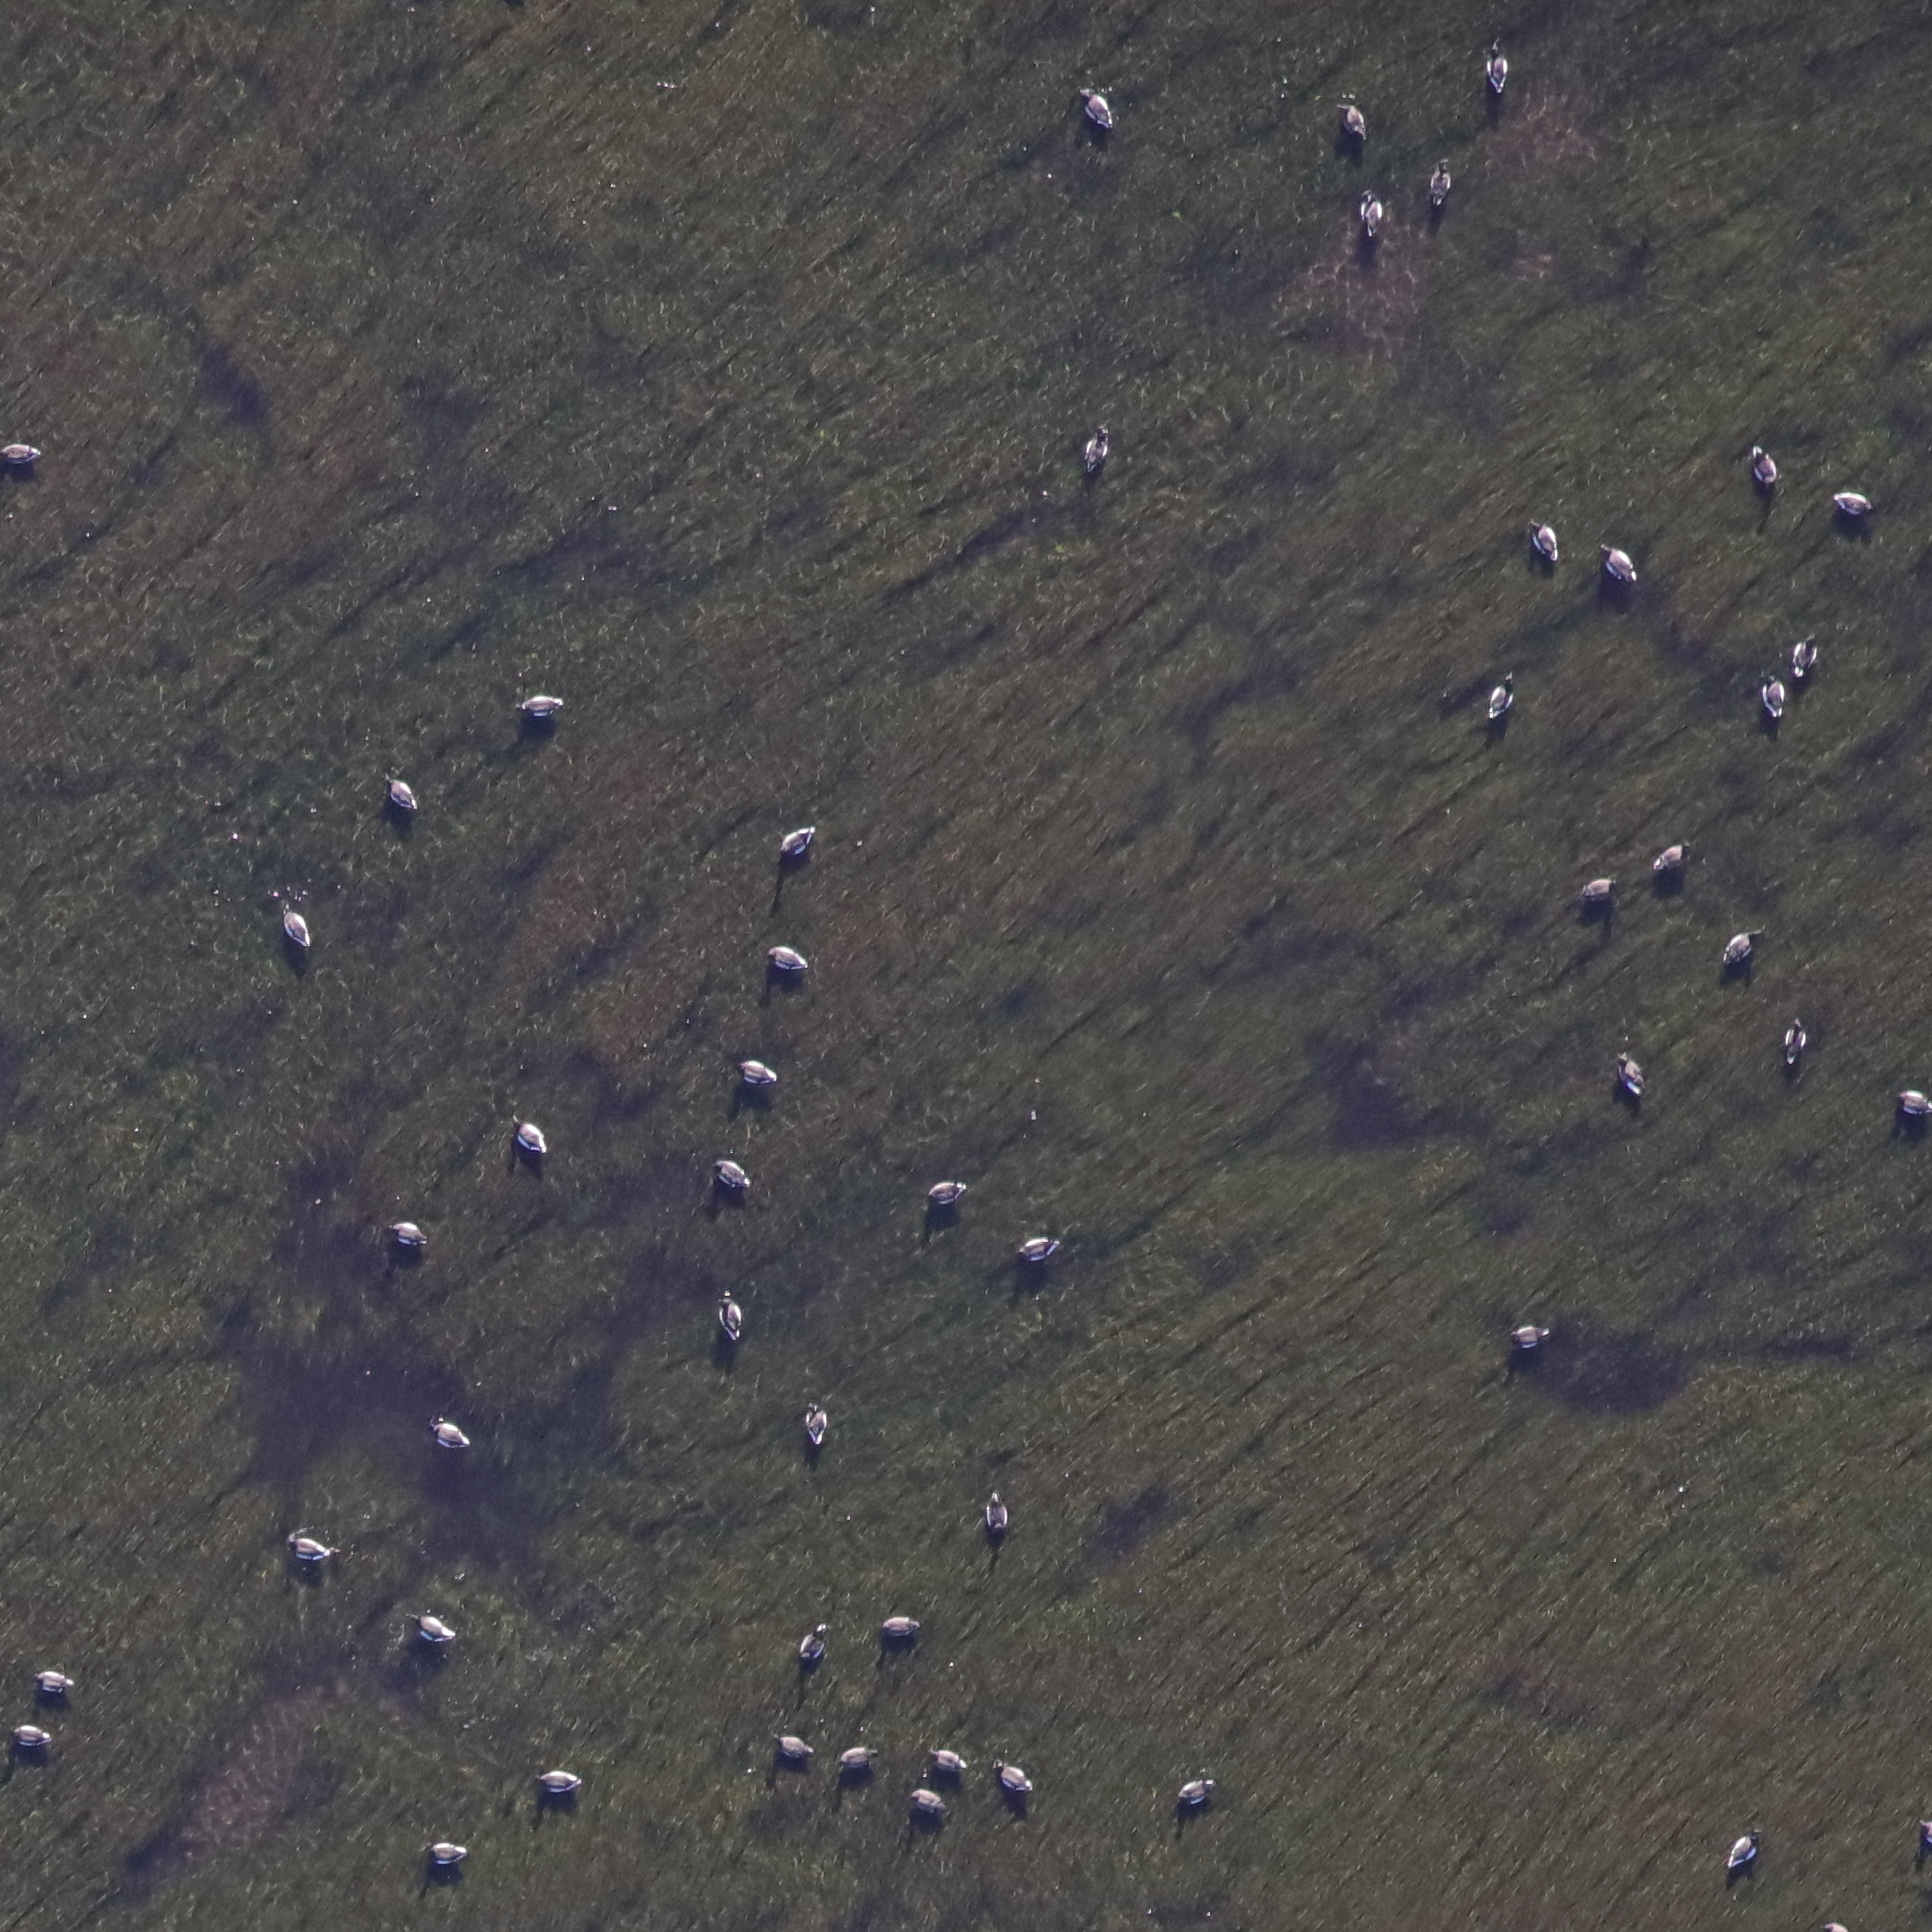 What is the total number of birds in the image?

51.